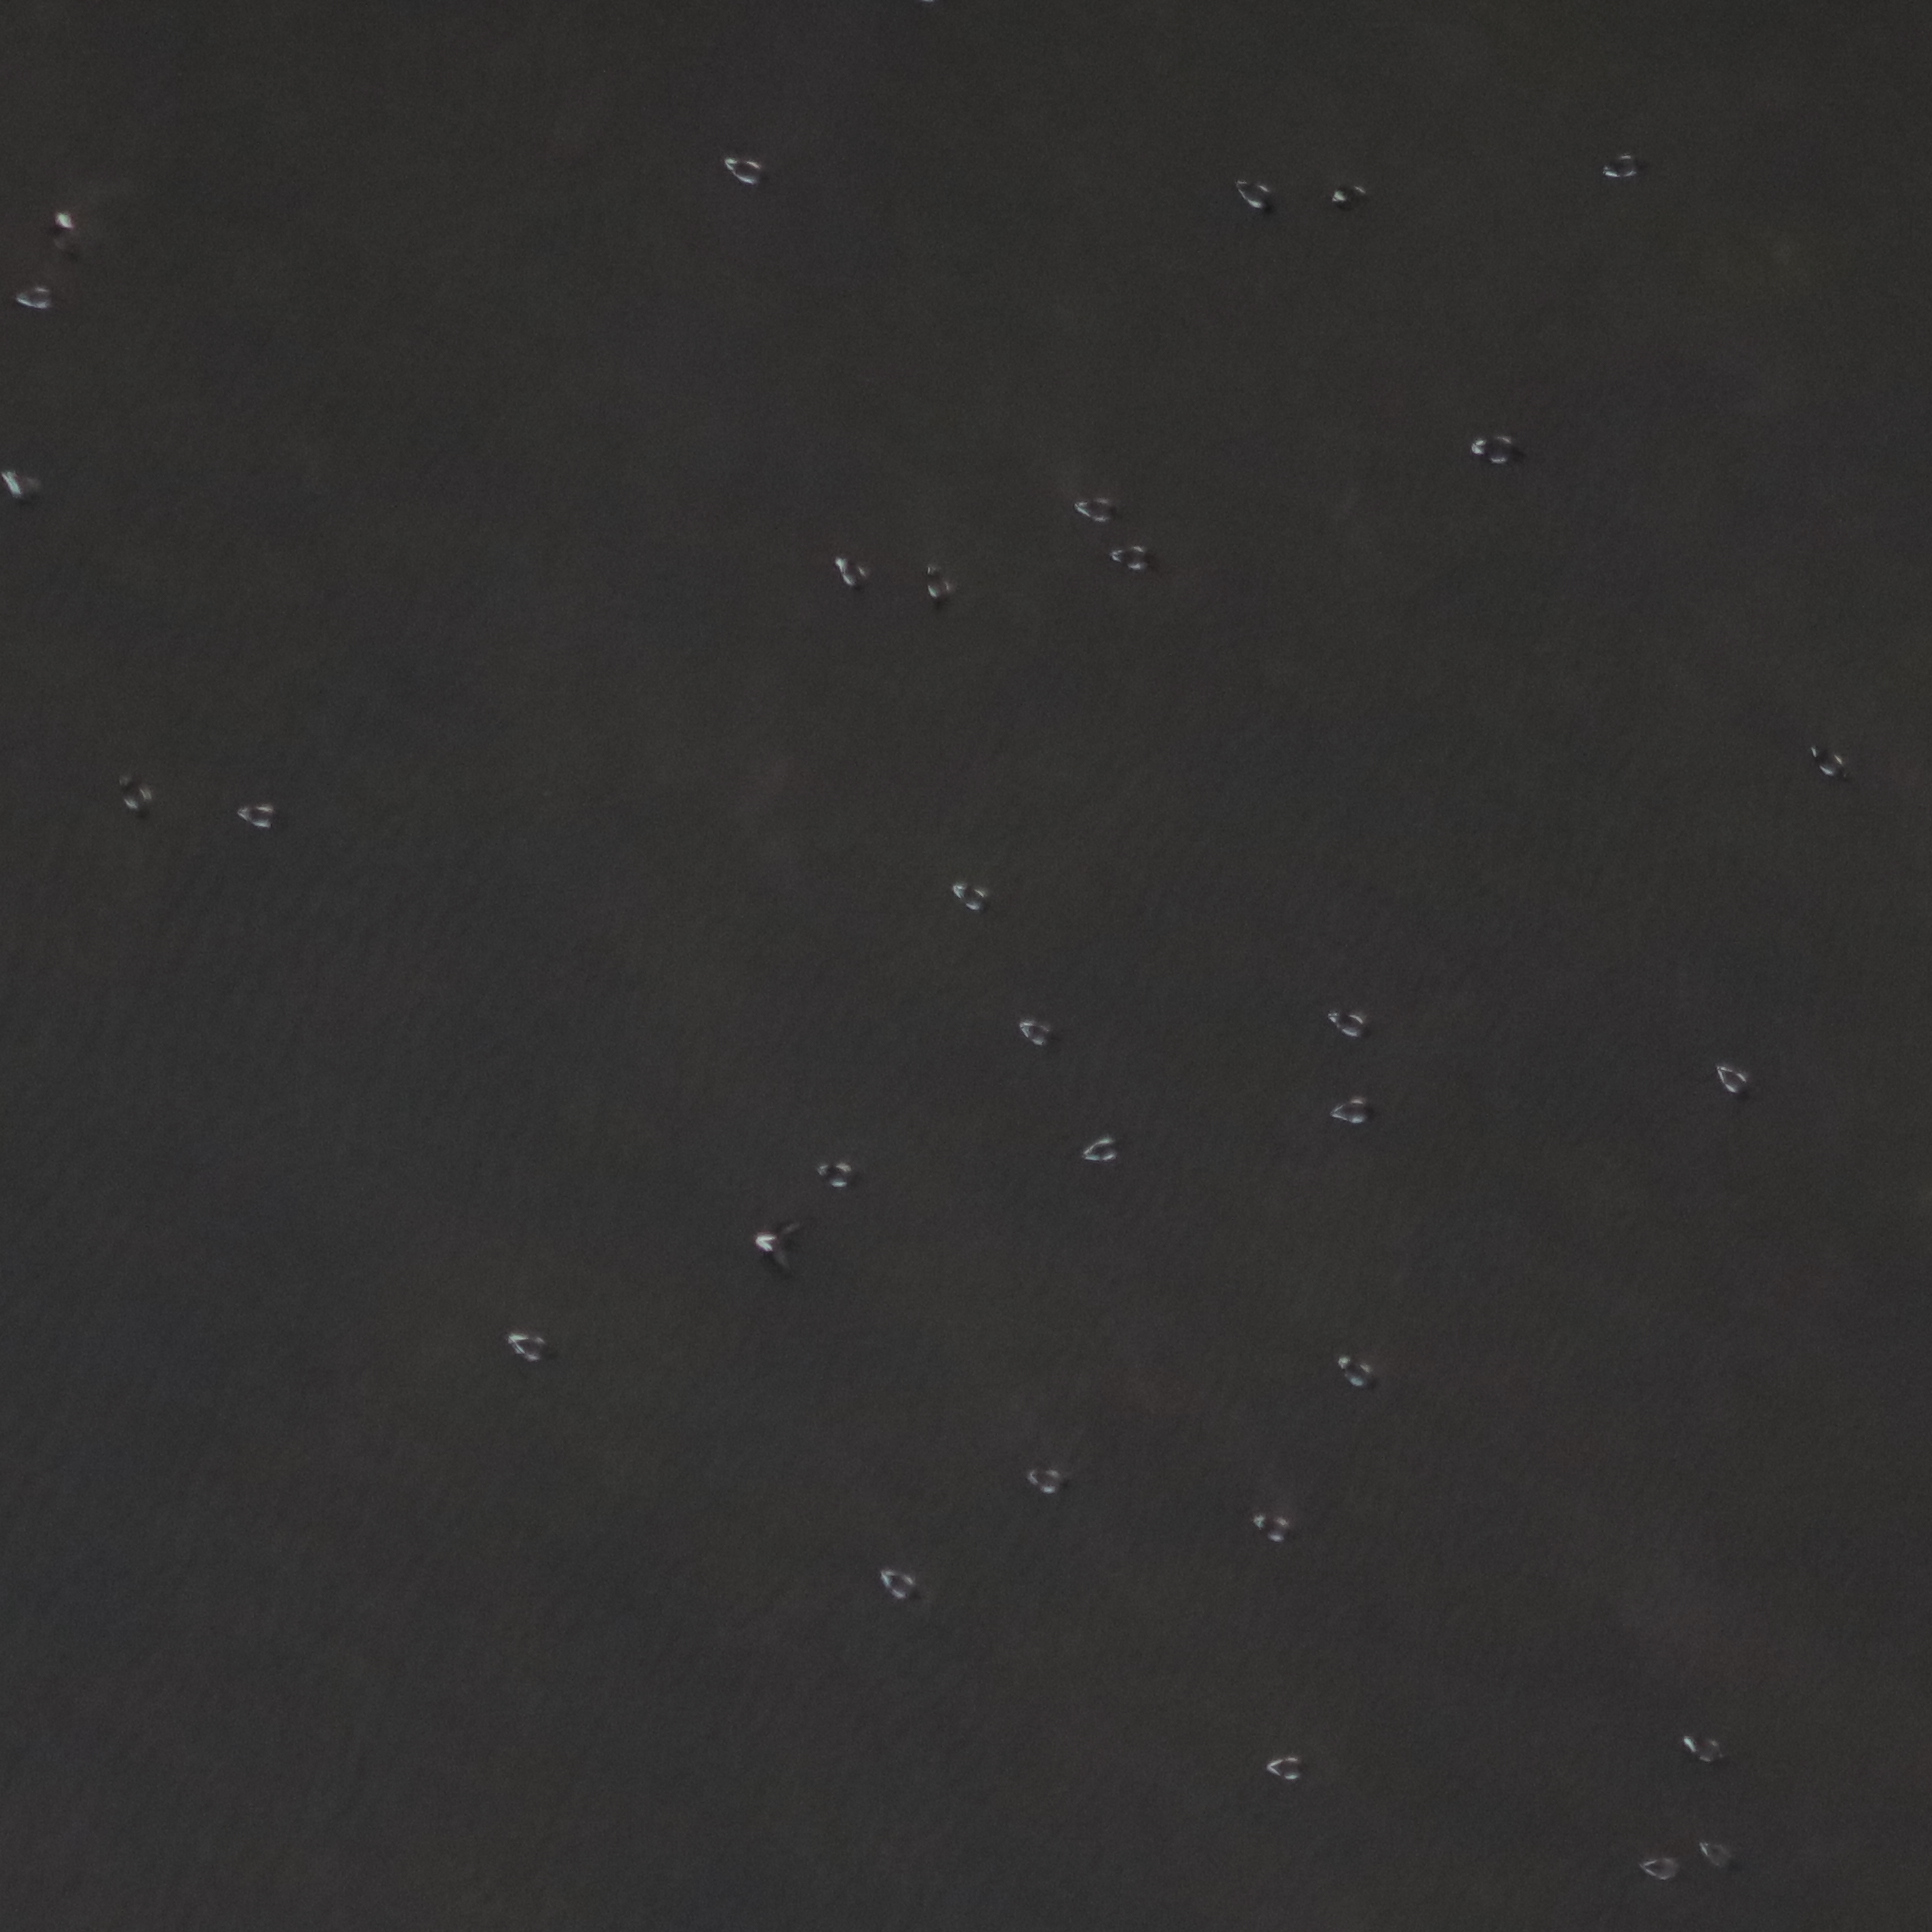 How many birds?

32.